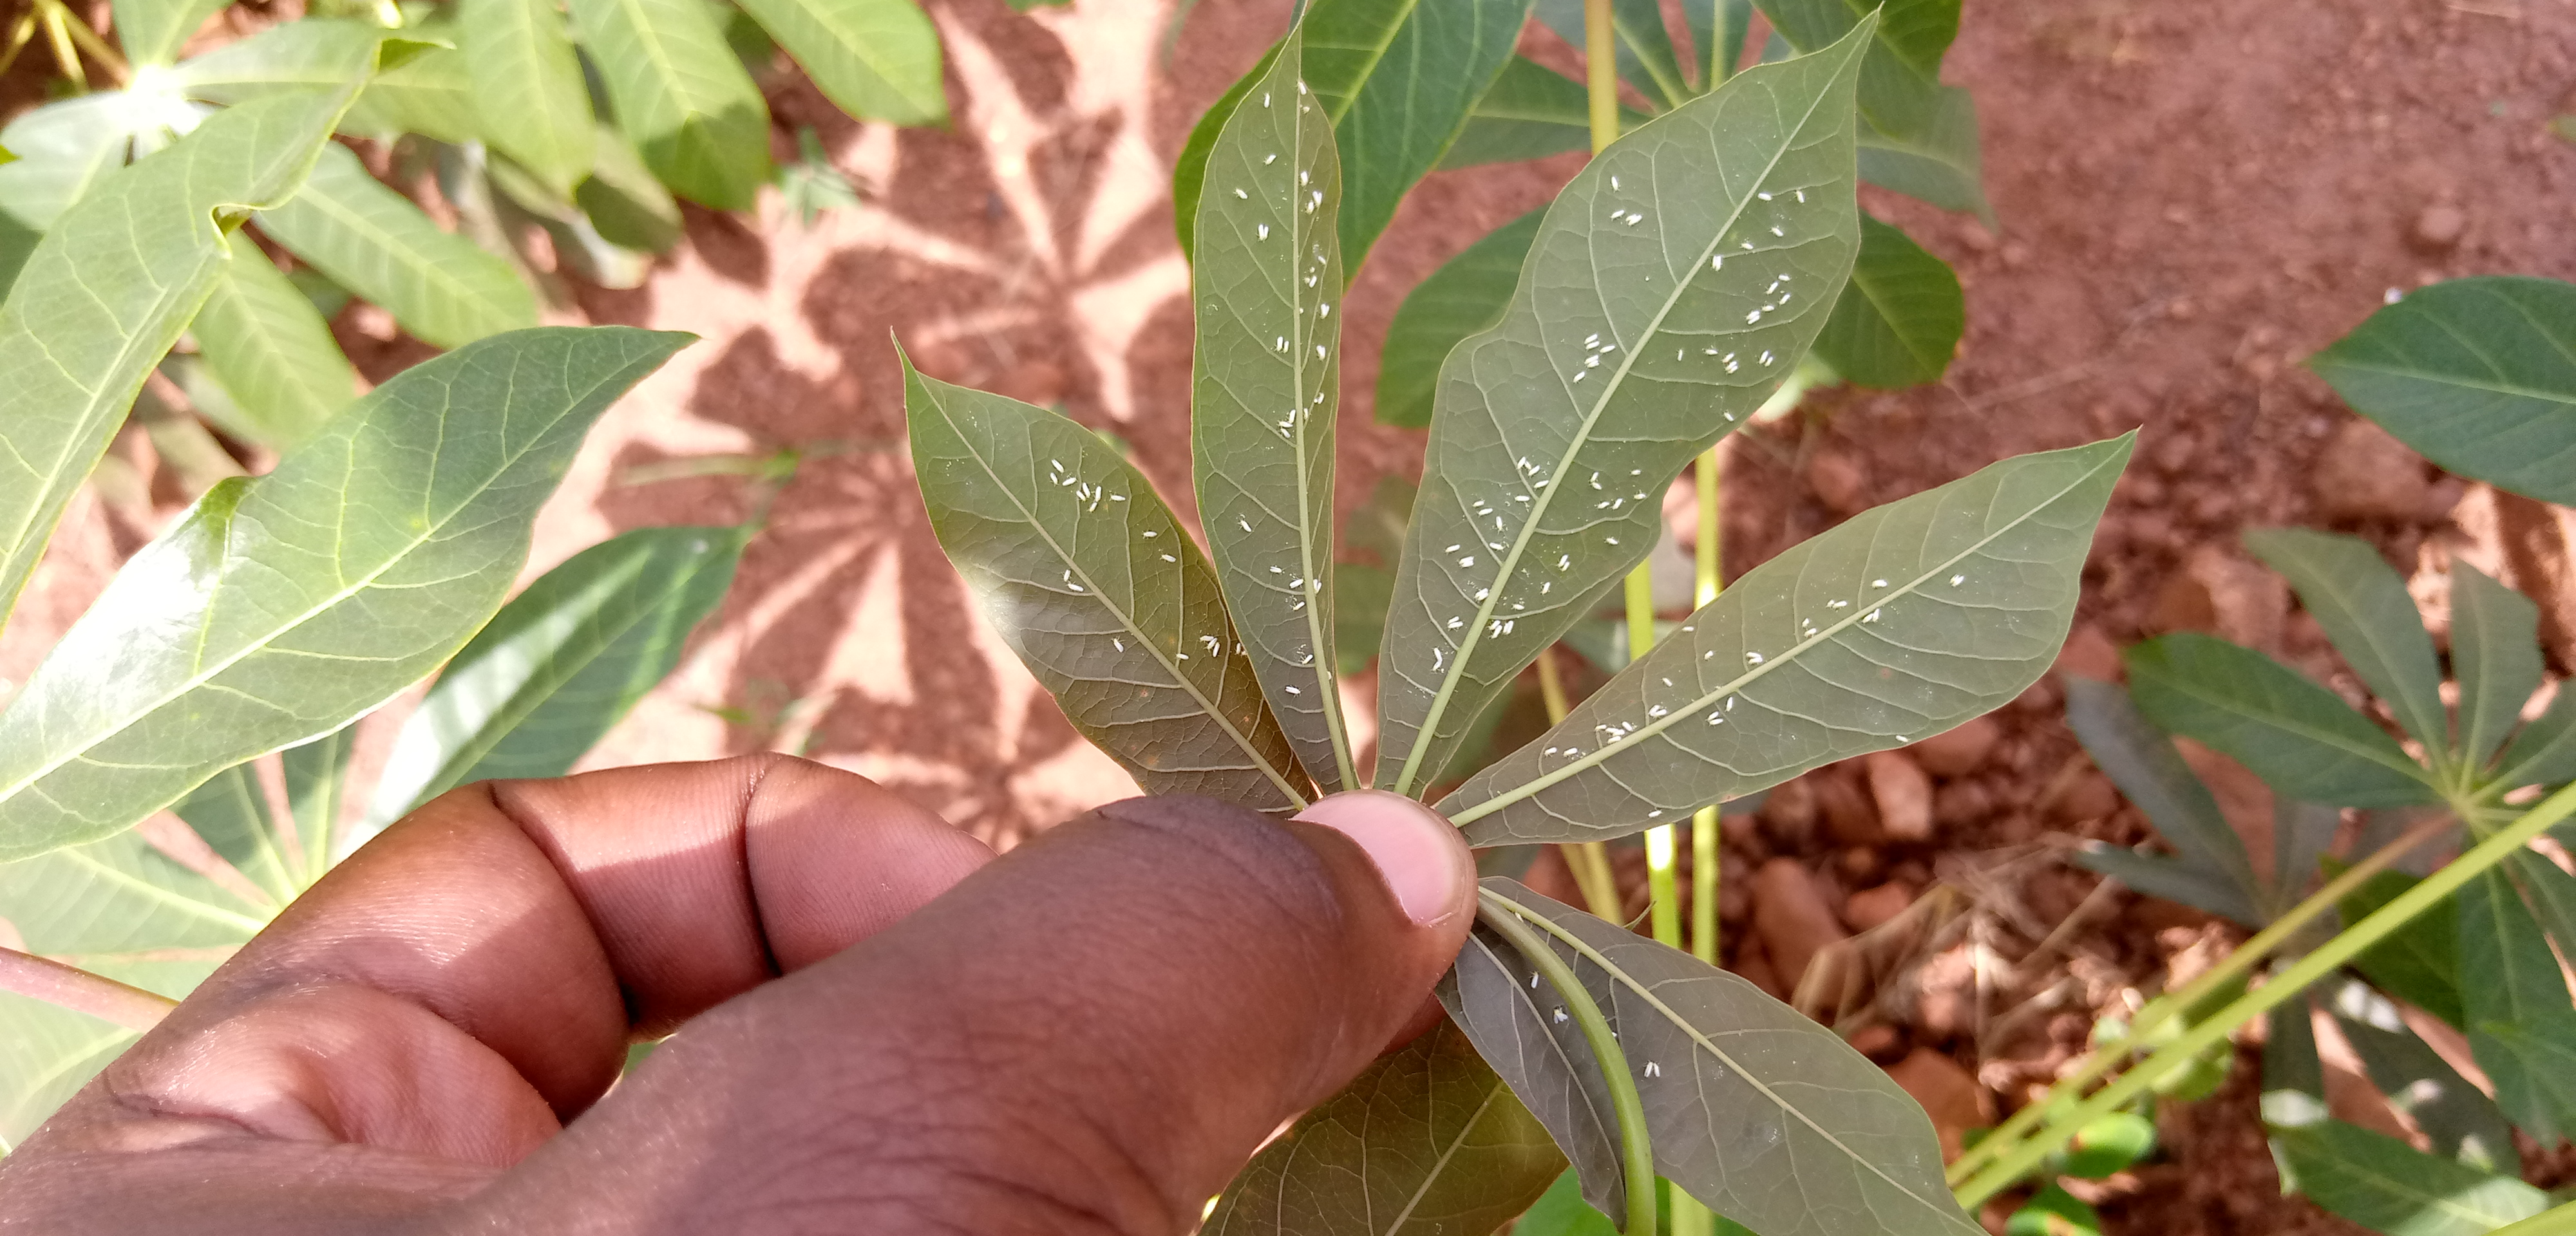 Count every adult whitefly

147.